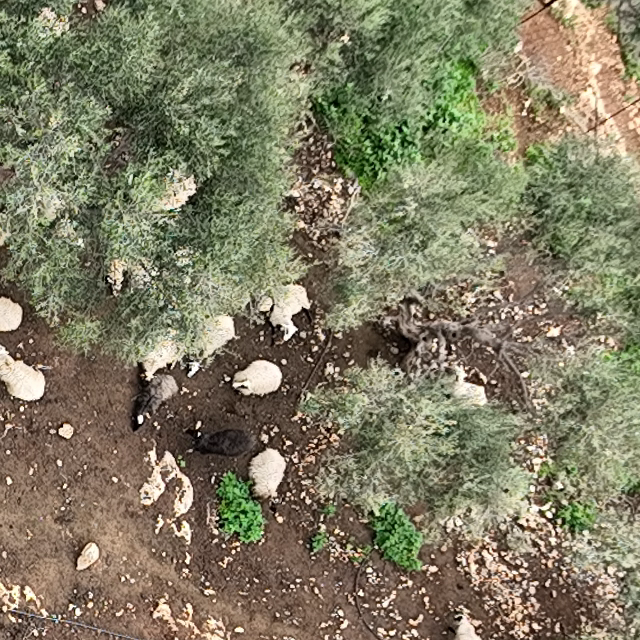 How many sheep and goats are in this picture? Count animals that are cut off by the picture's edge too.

14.